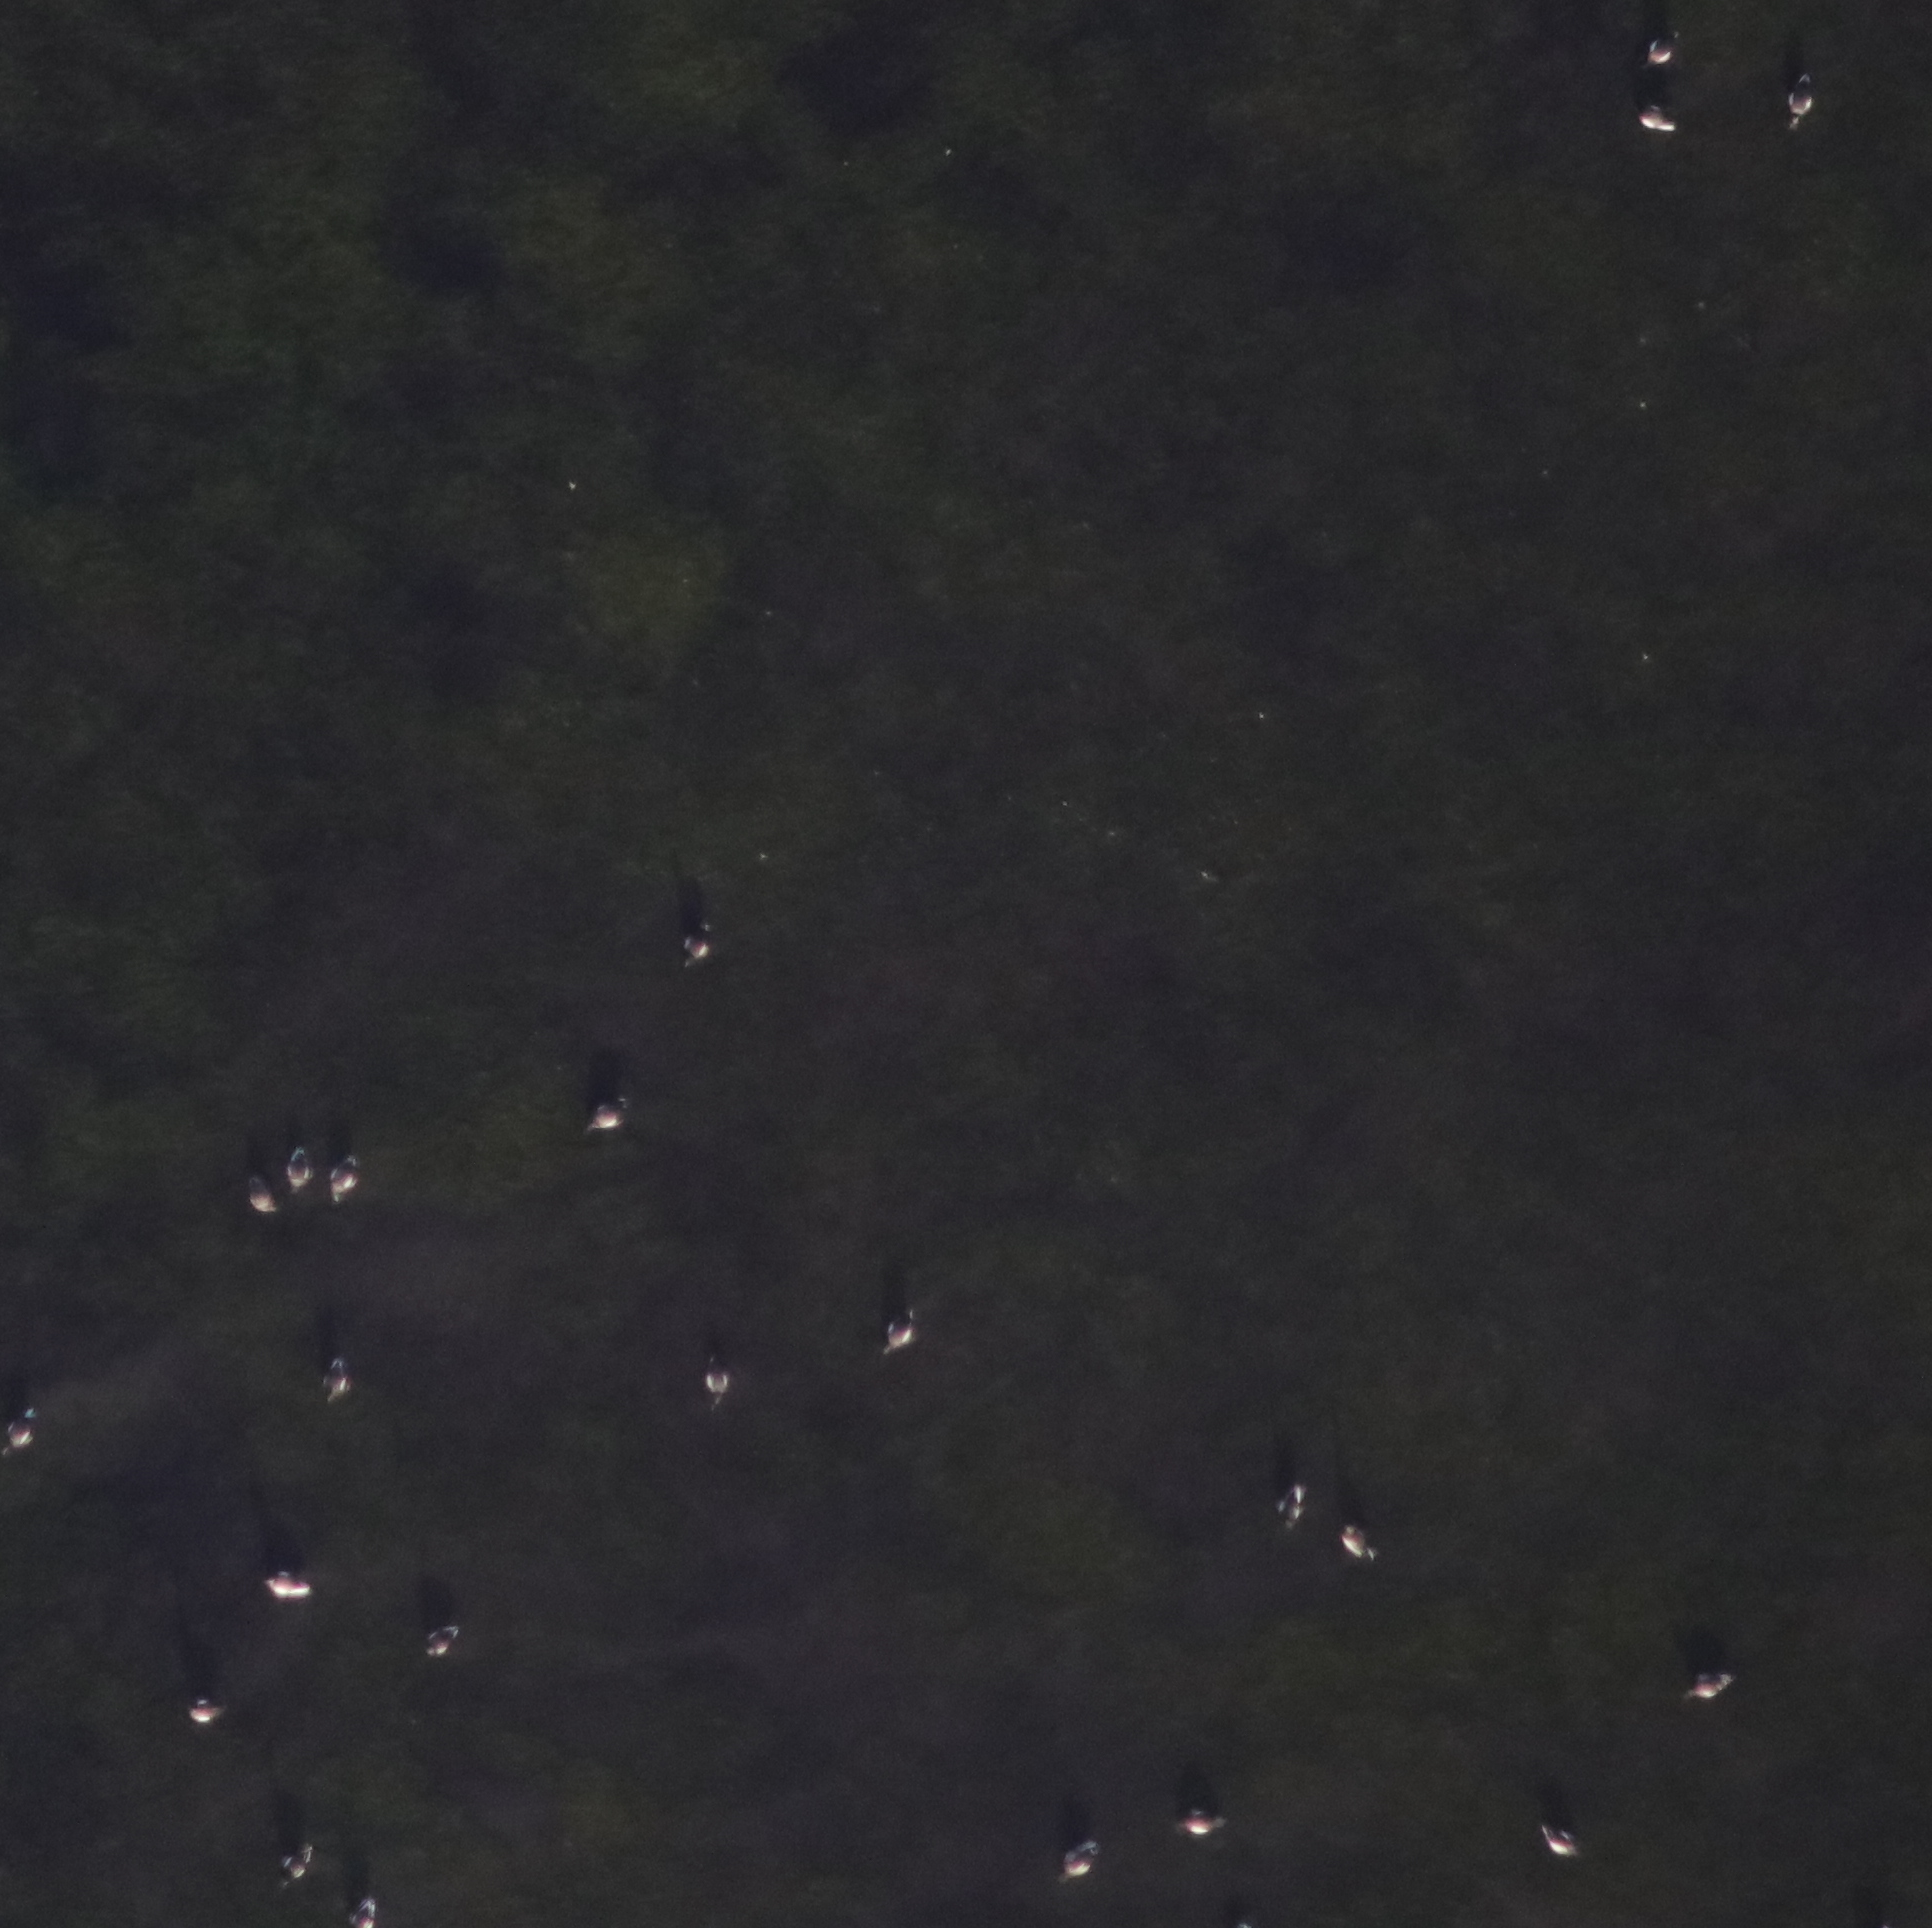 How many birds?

23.